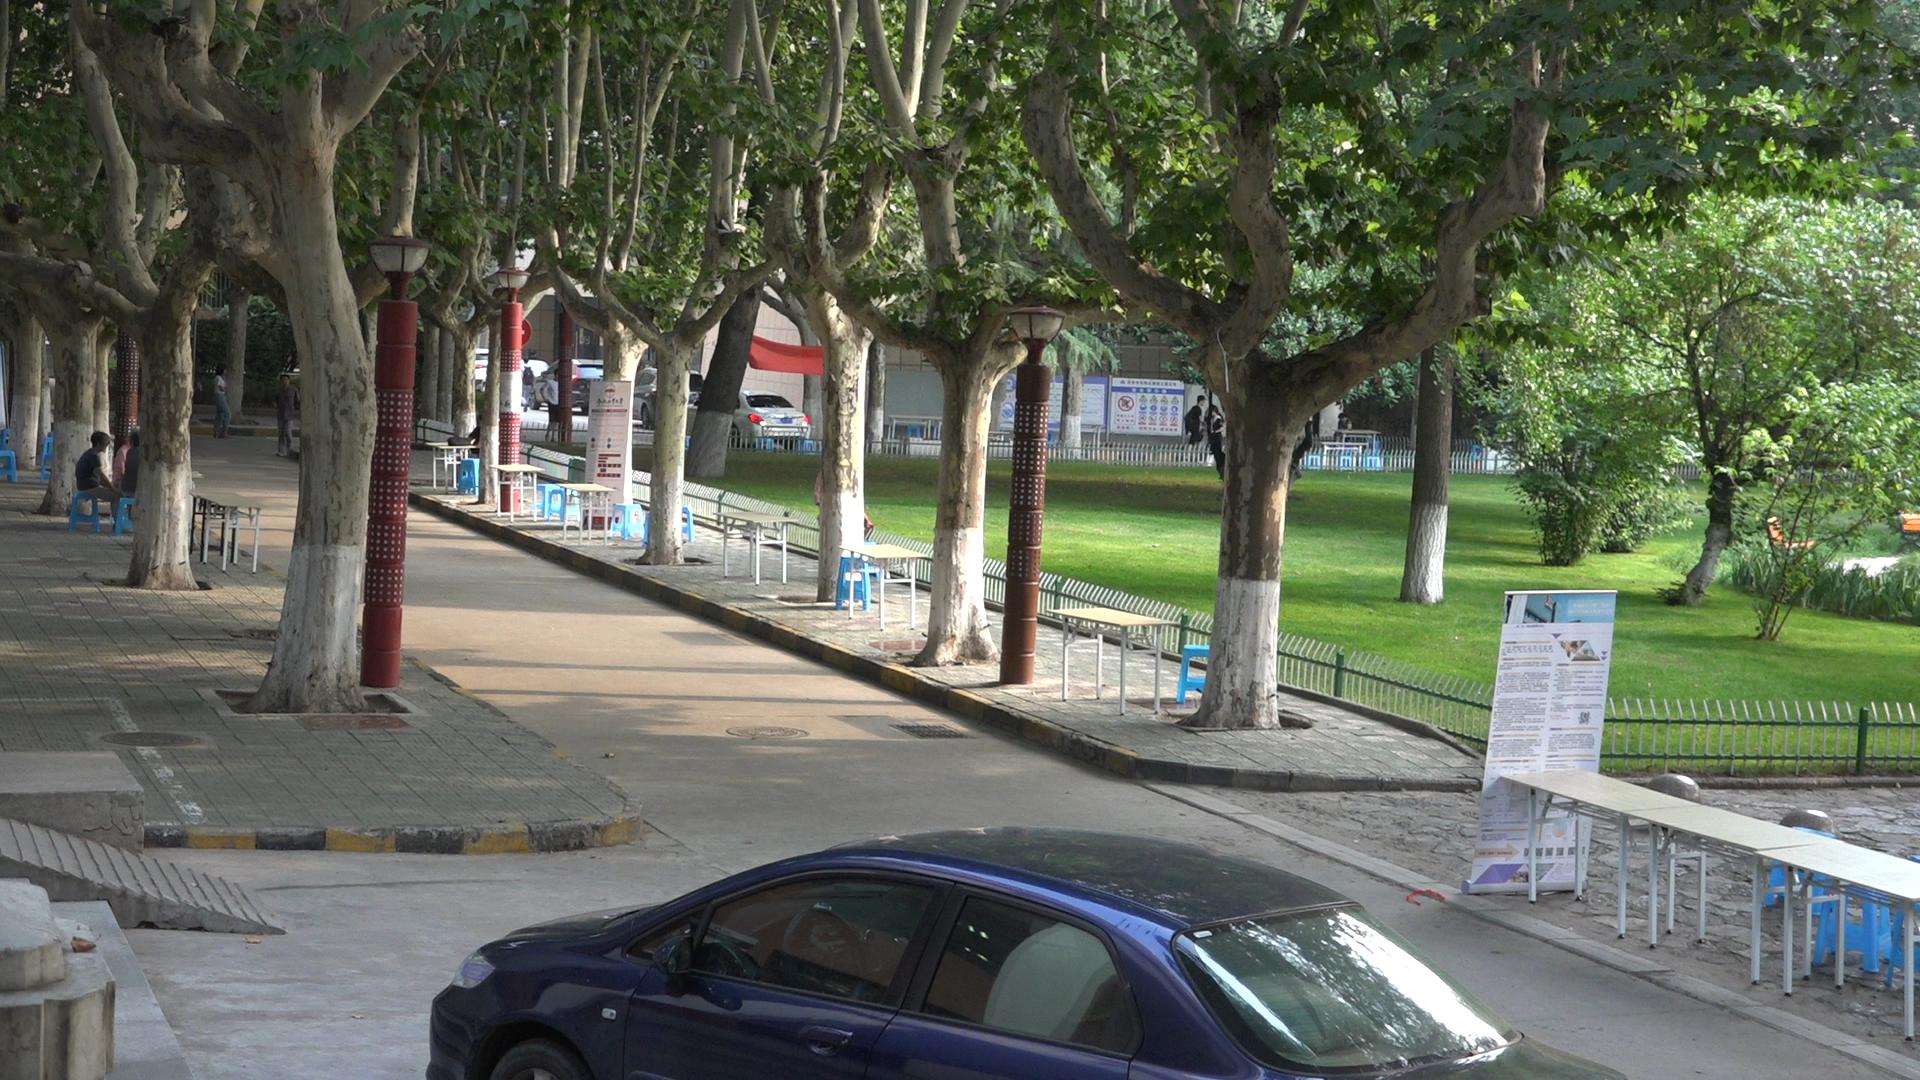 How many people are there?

11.